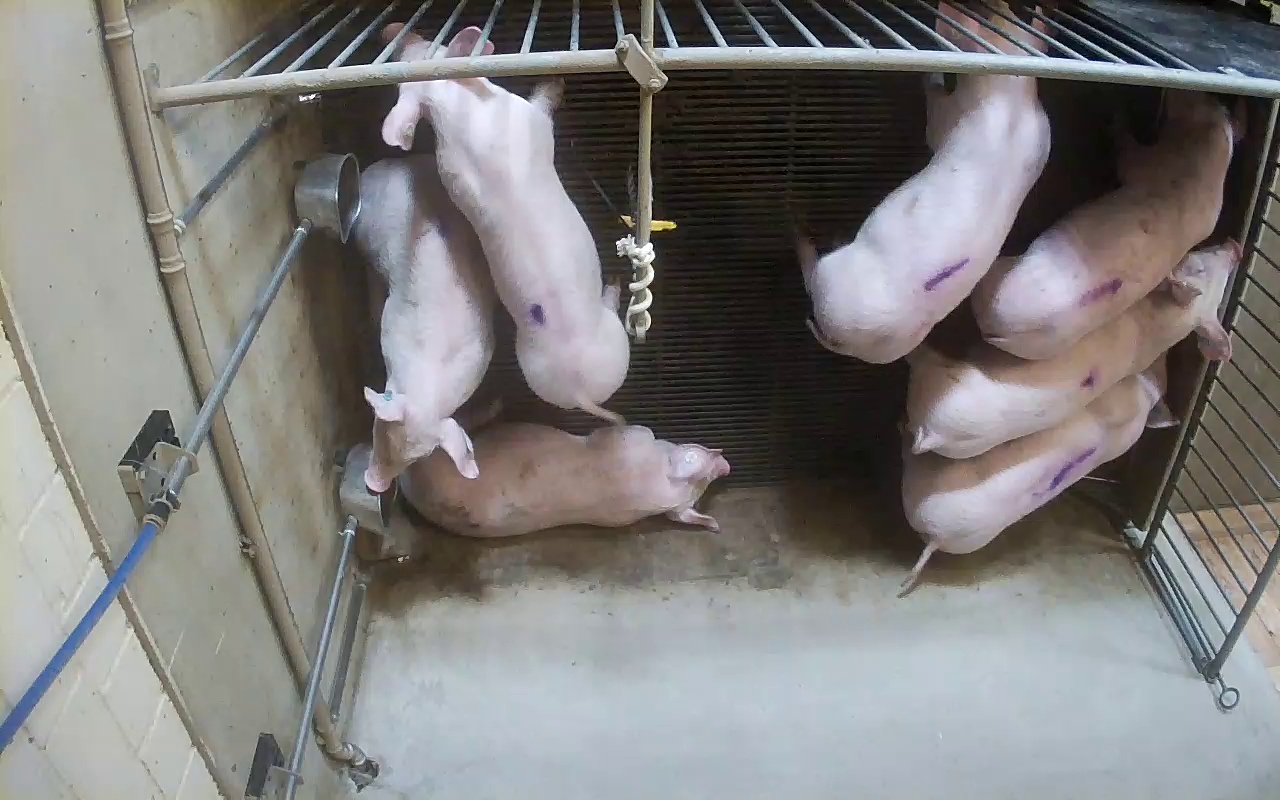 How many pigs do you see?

7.